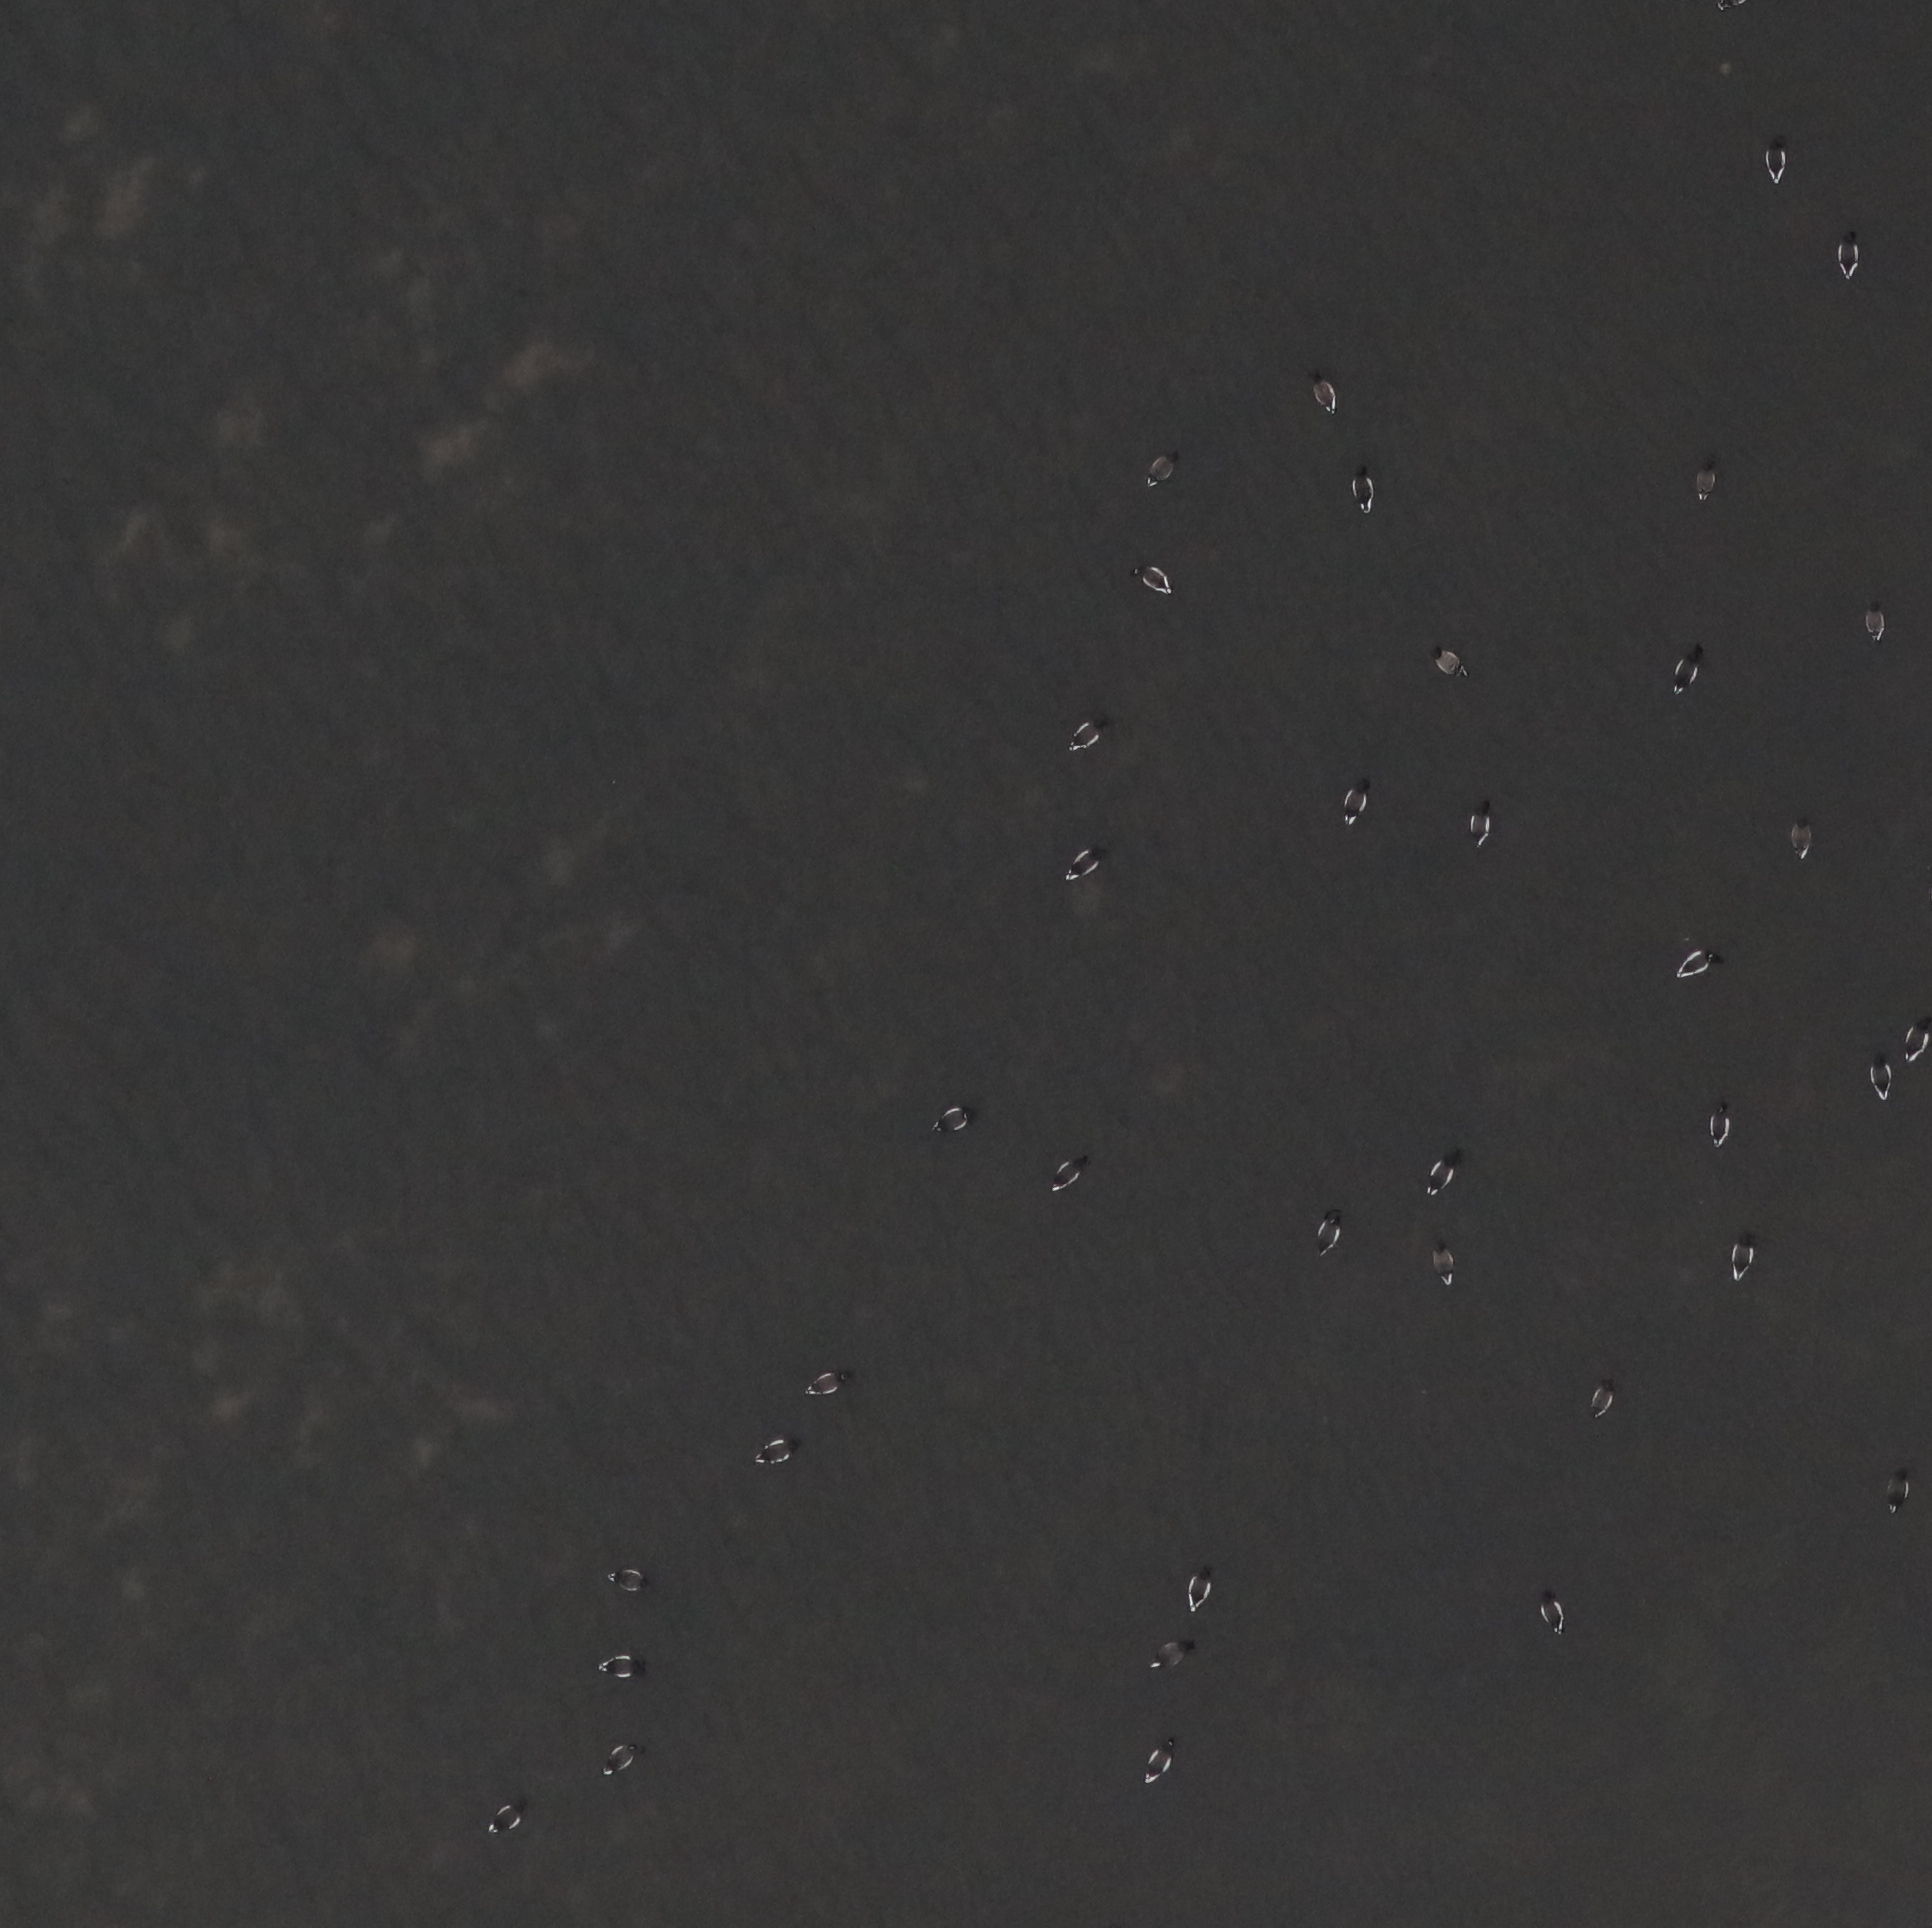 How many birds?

37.